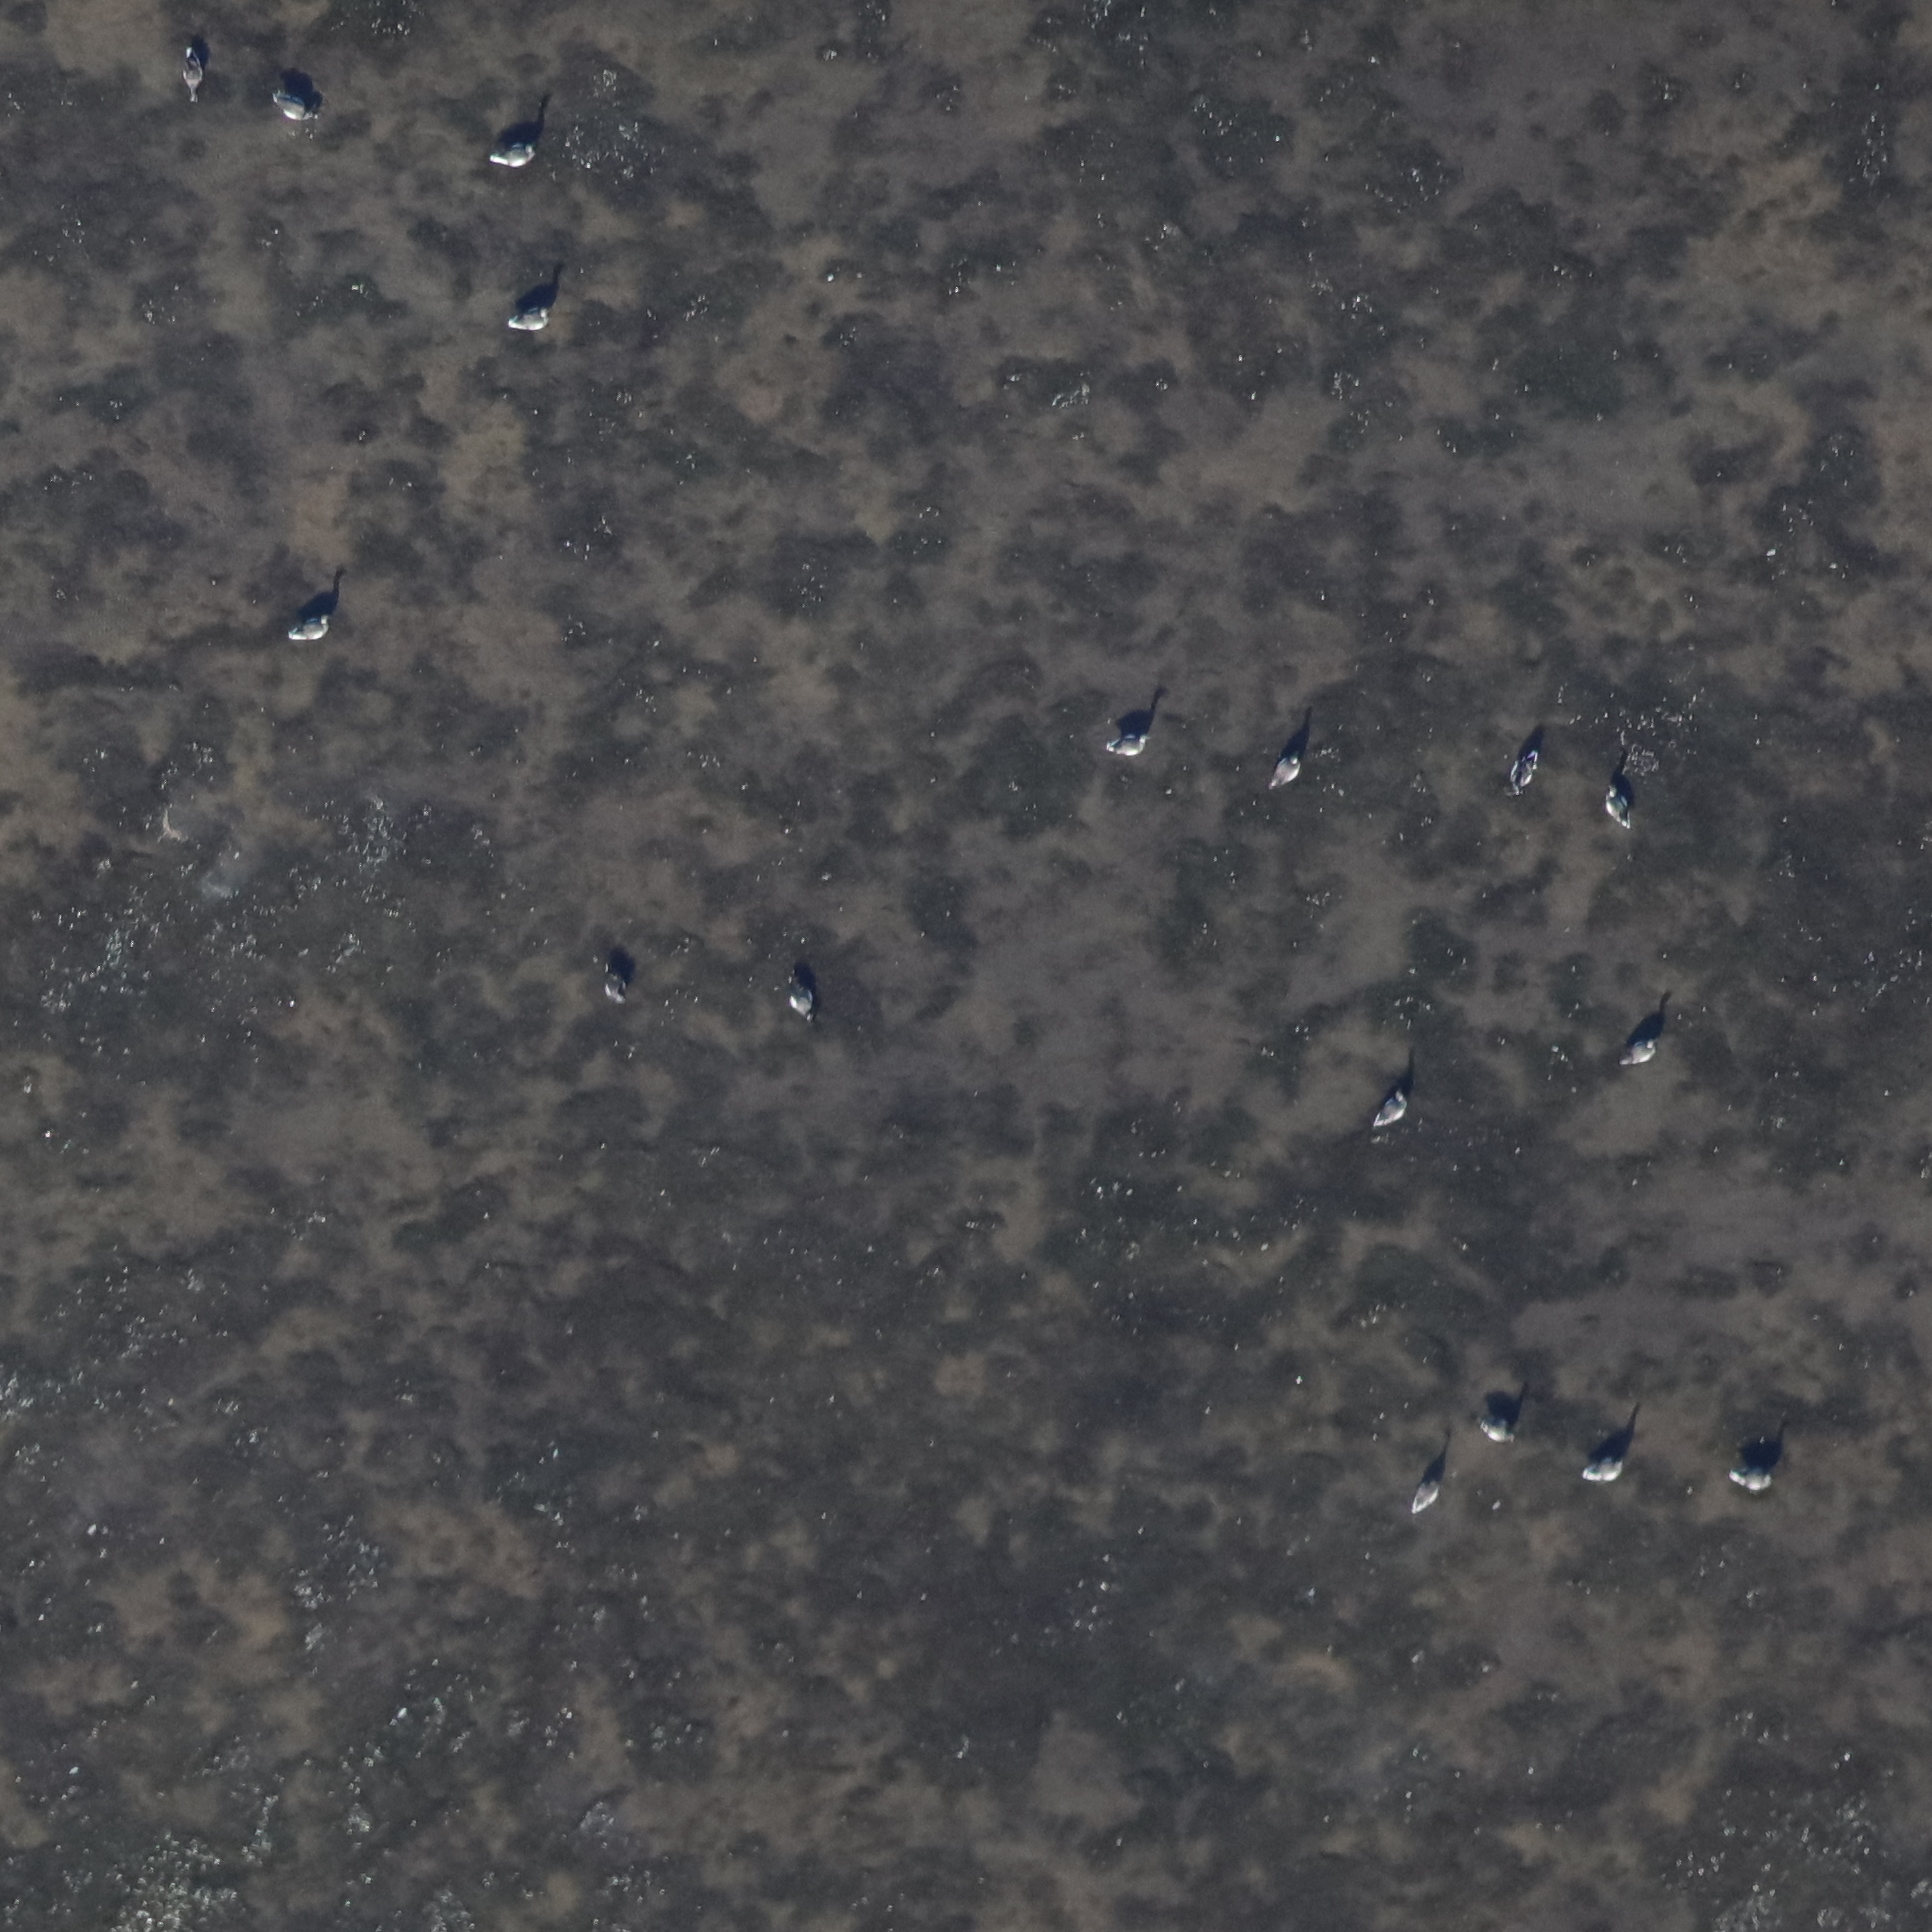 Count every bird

17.